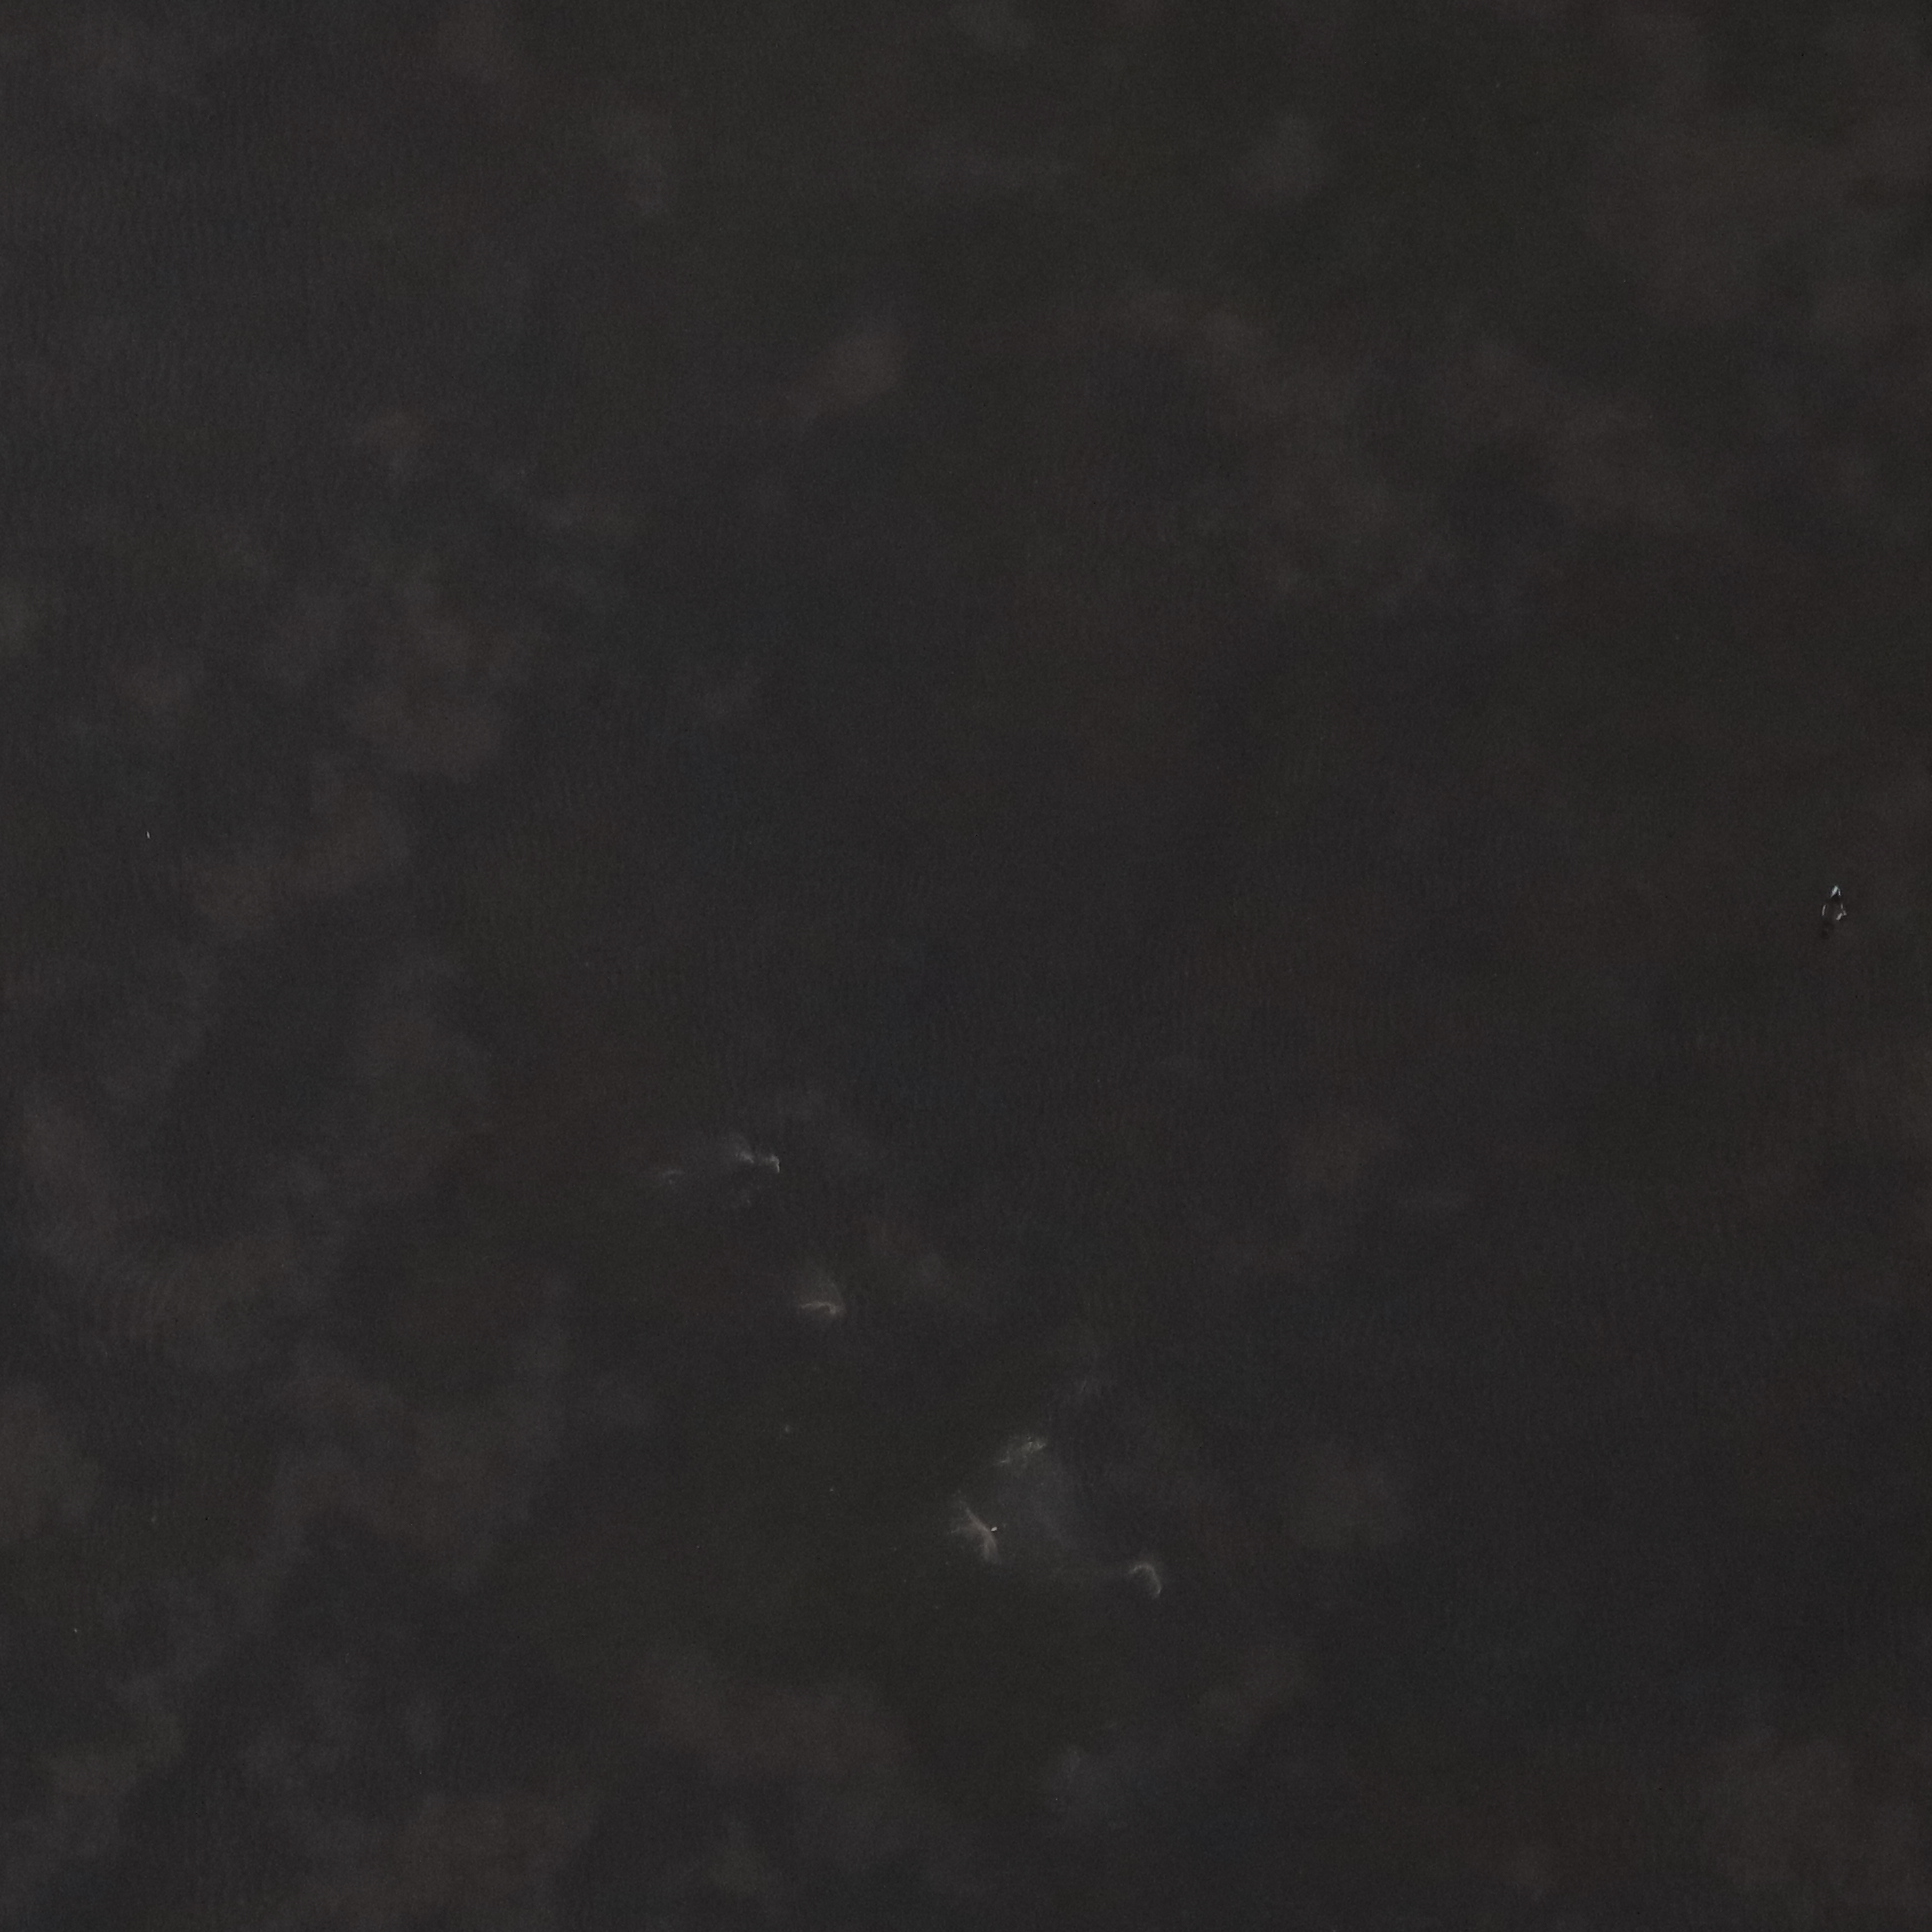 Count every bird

1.